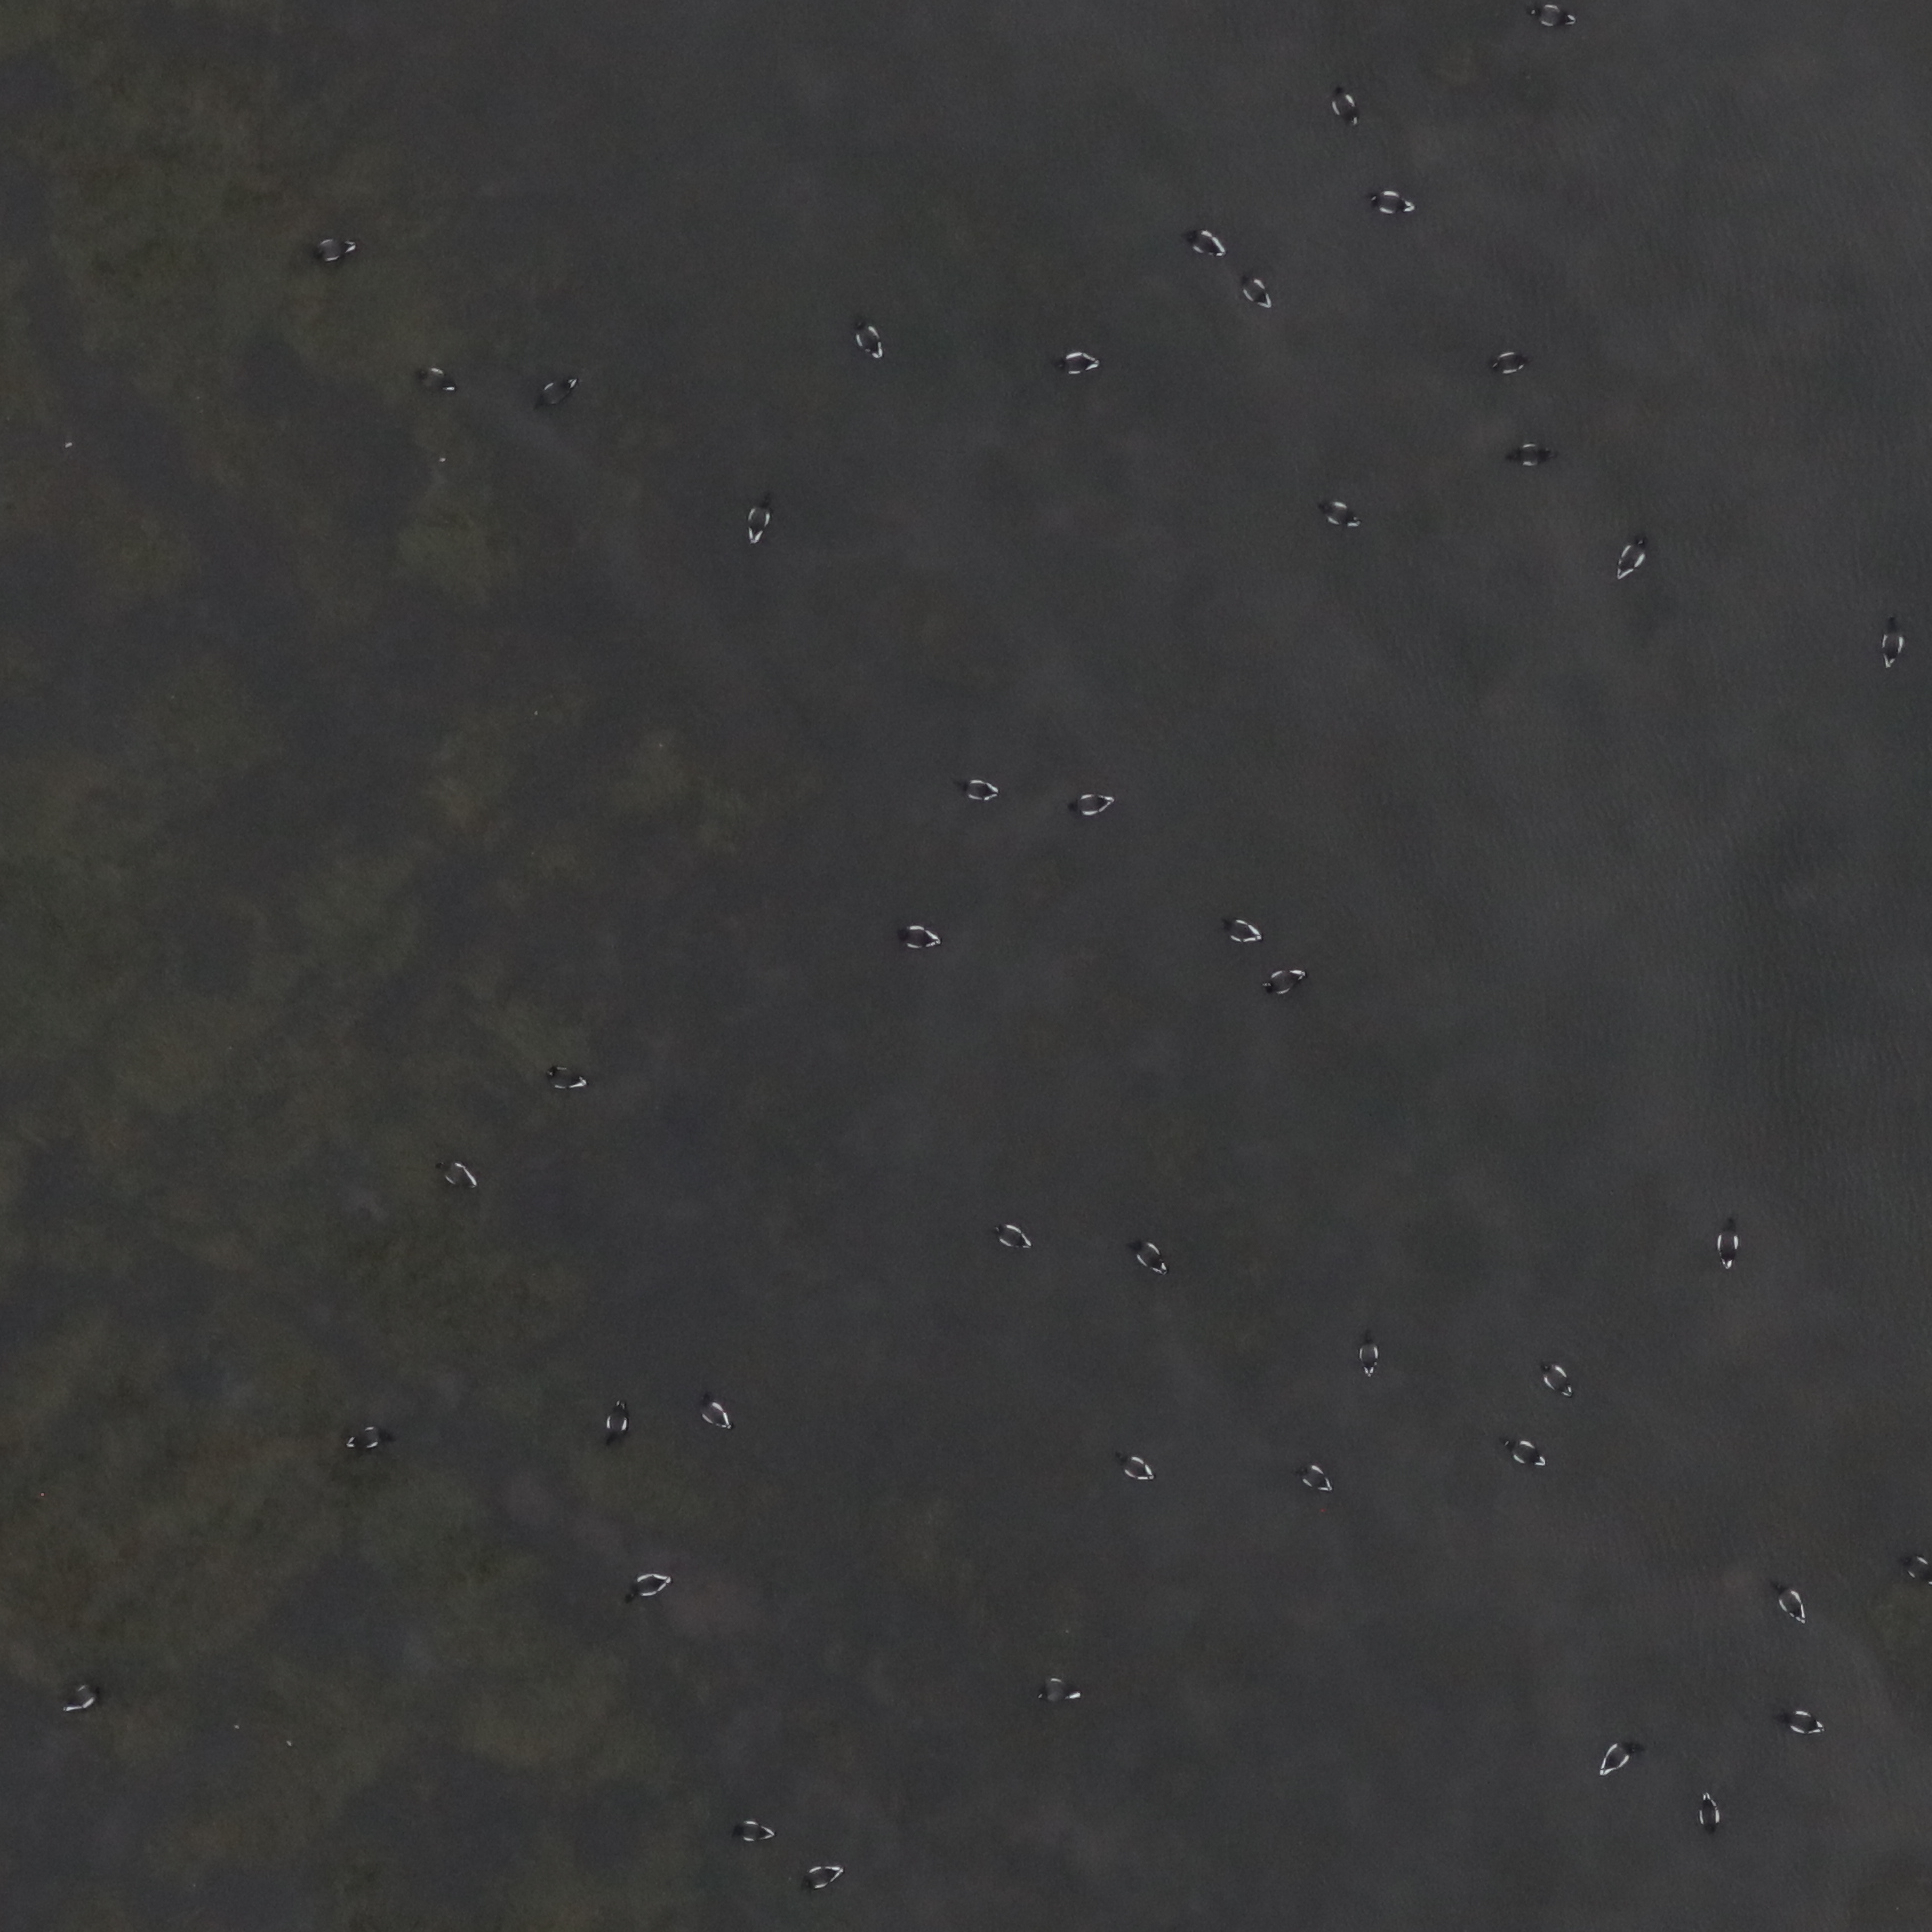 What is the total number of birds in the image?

44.